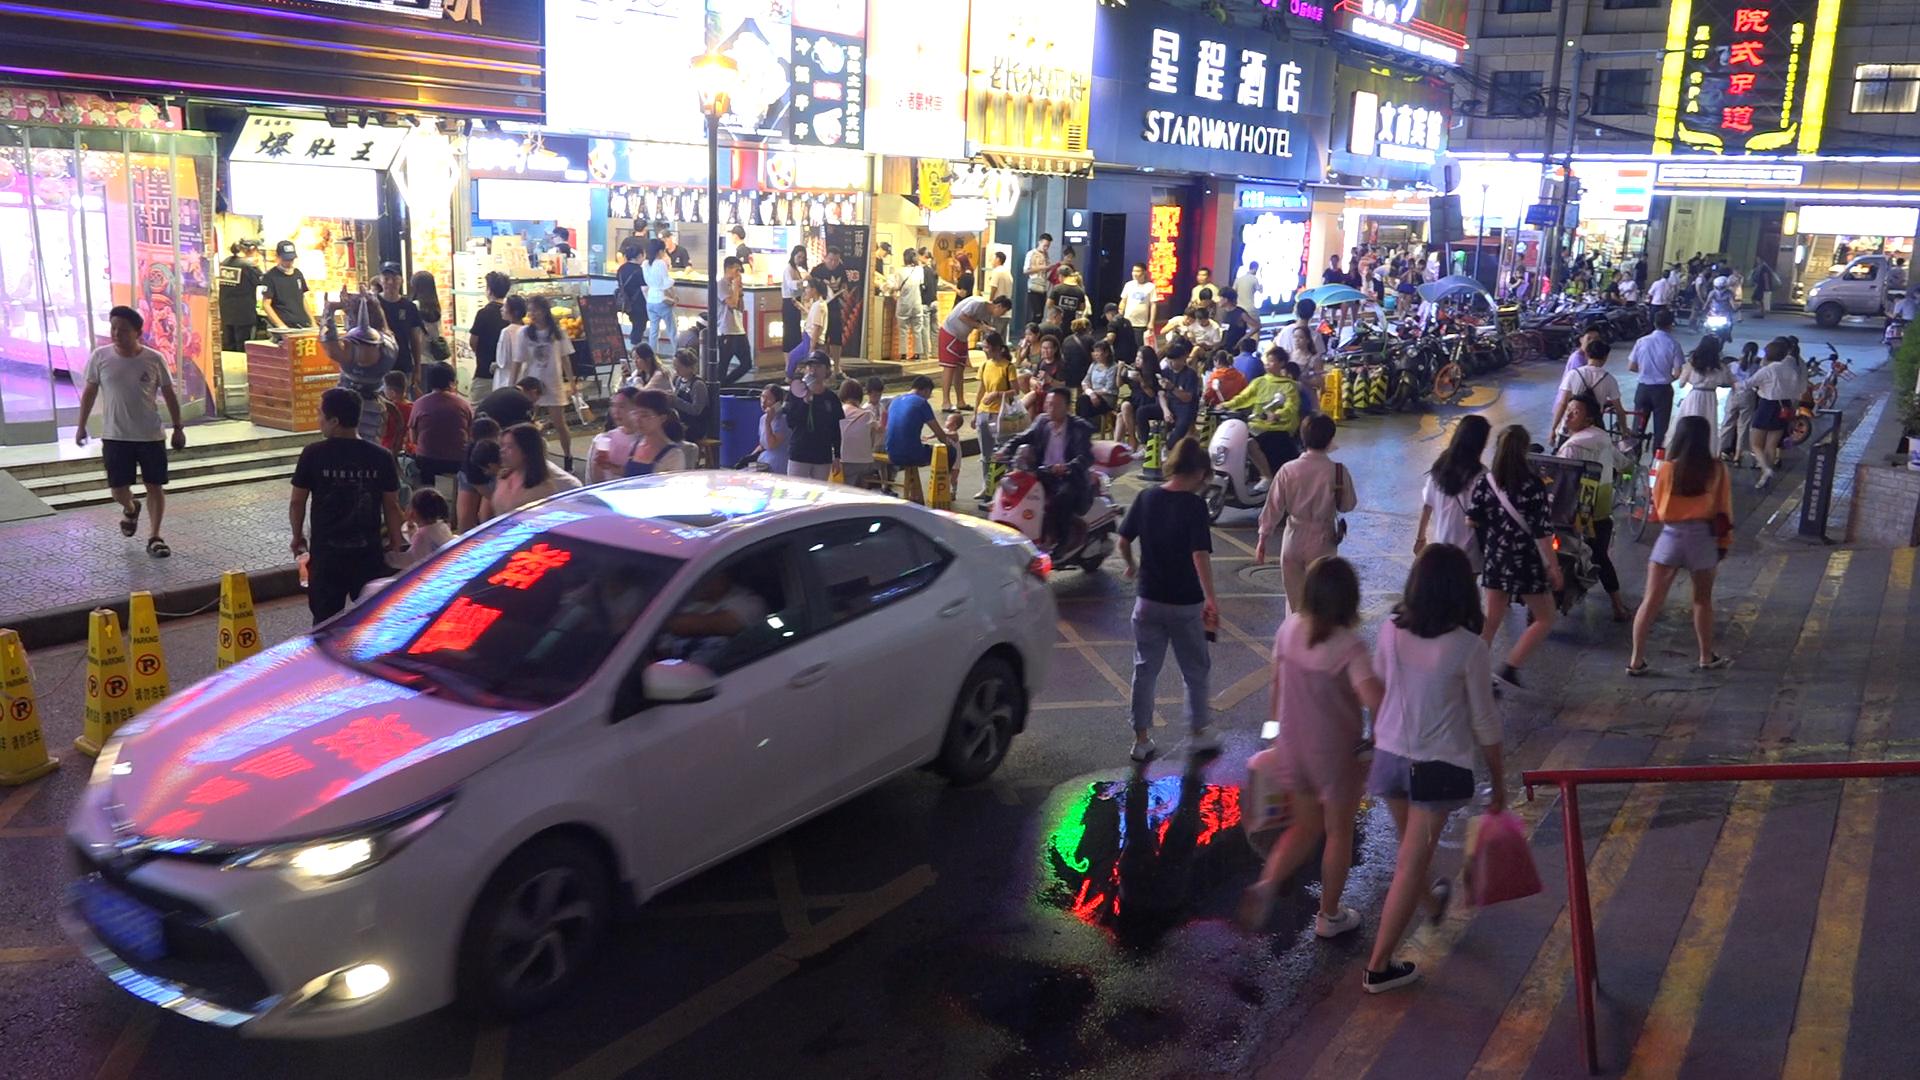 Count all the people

131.